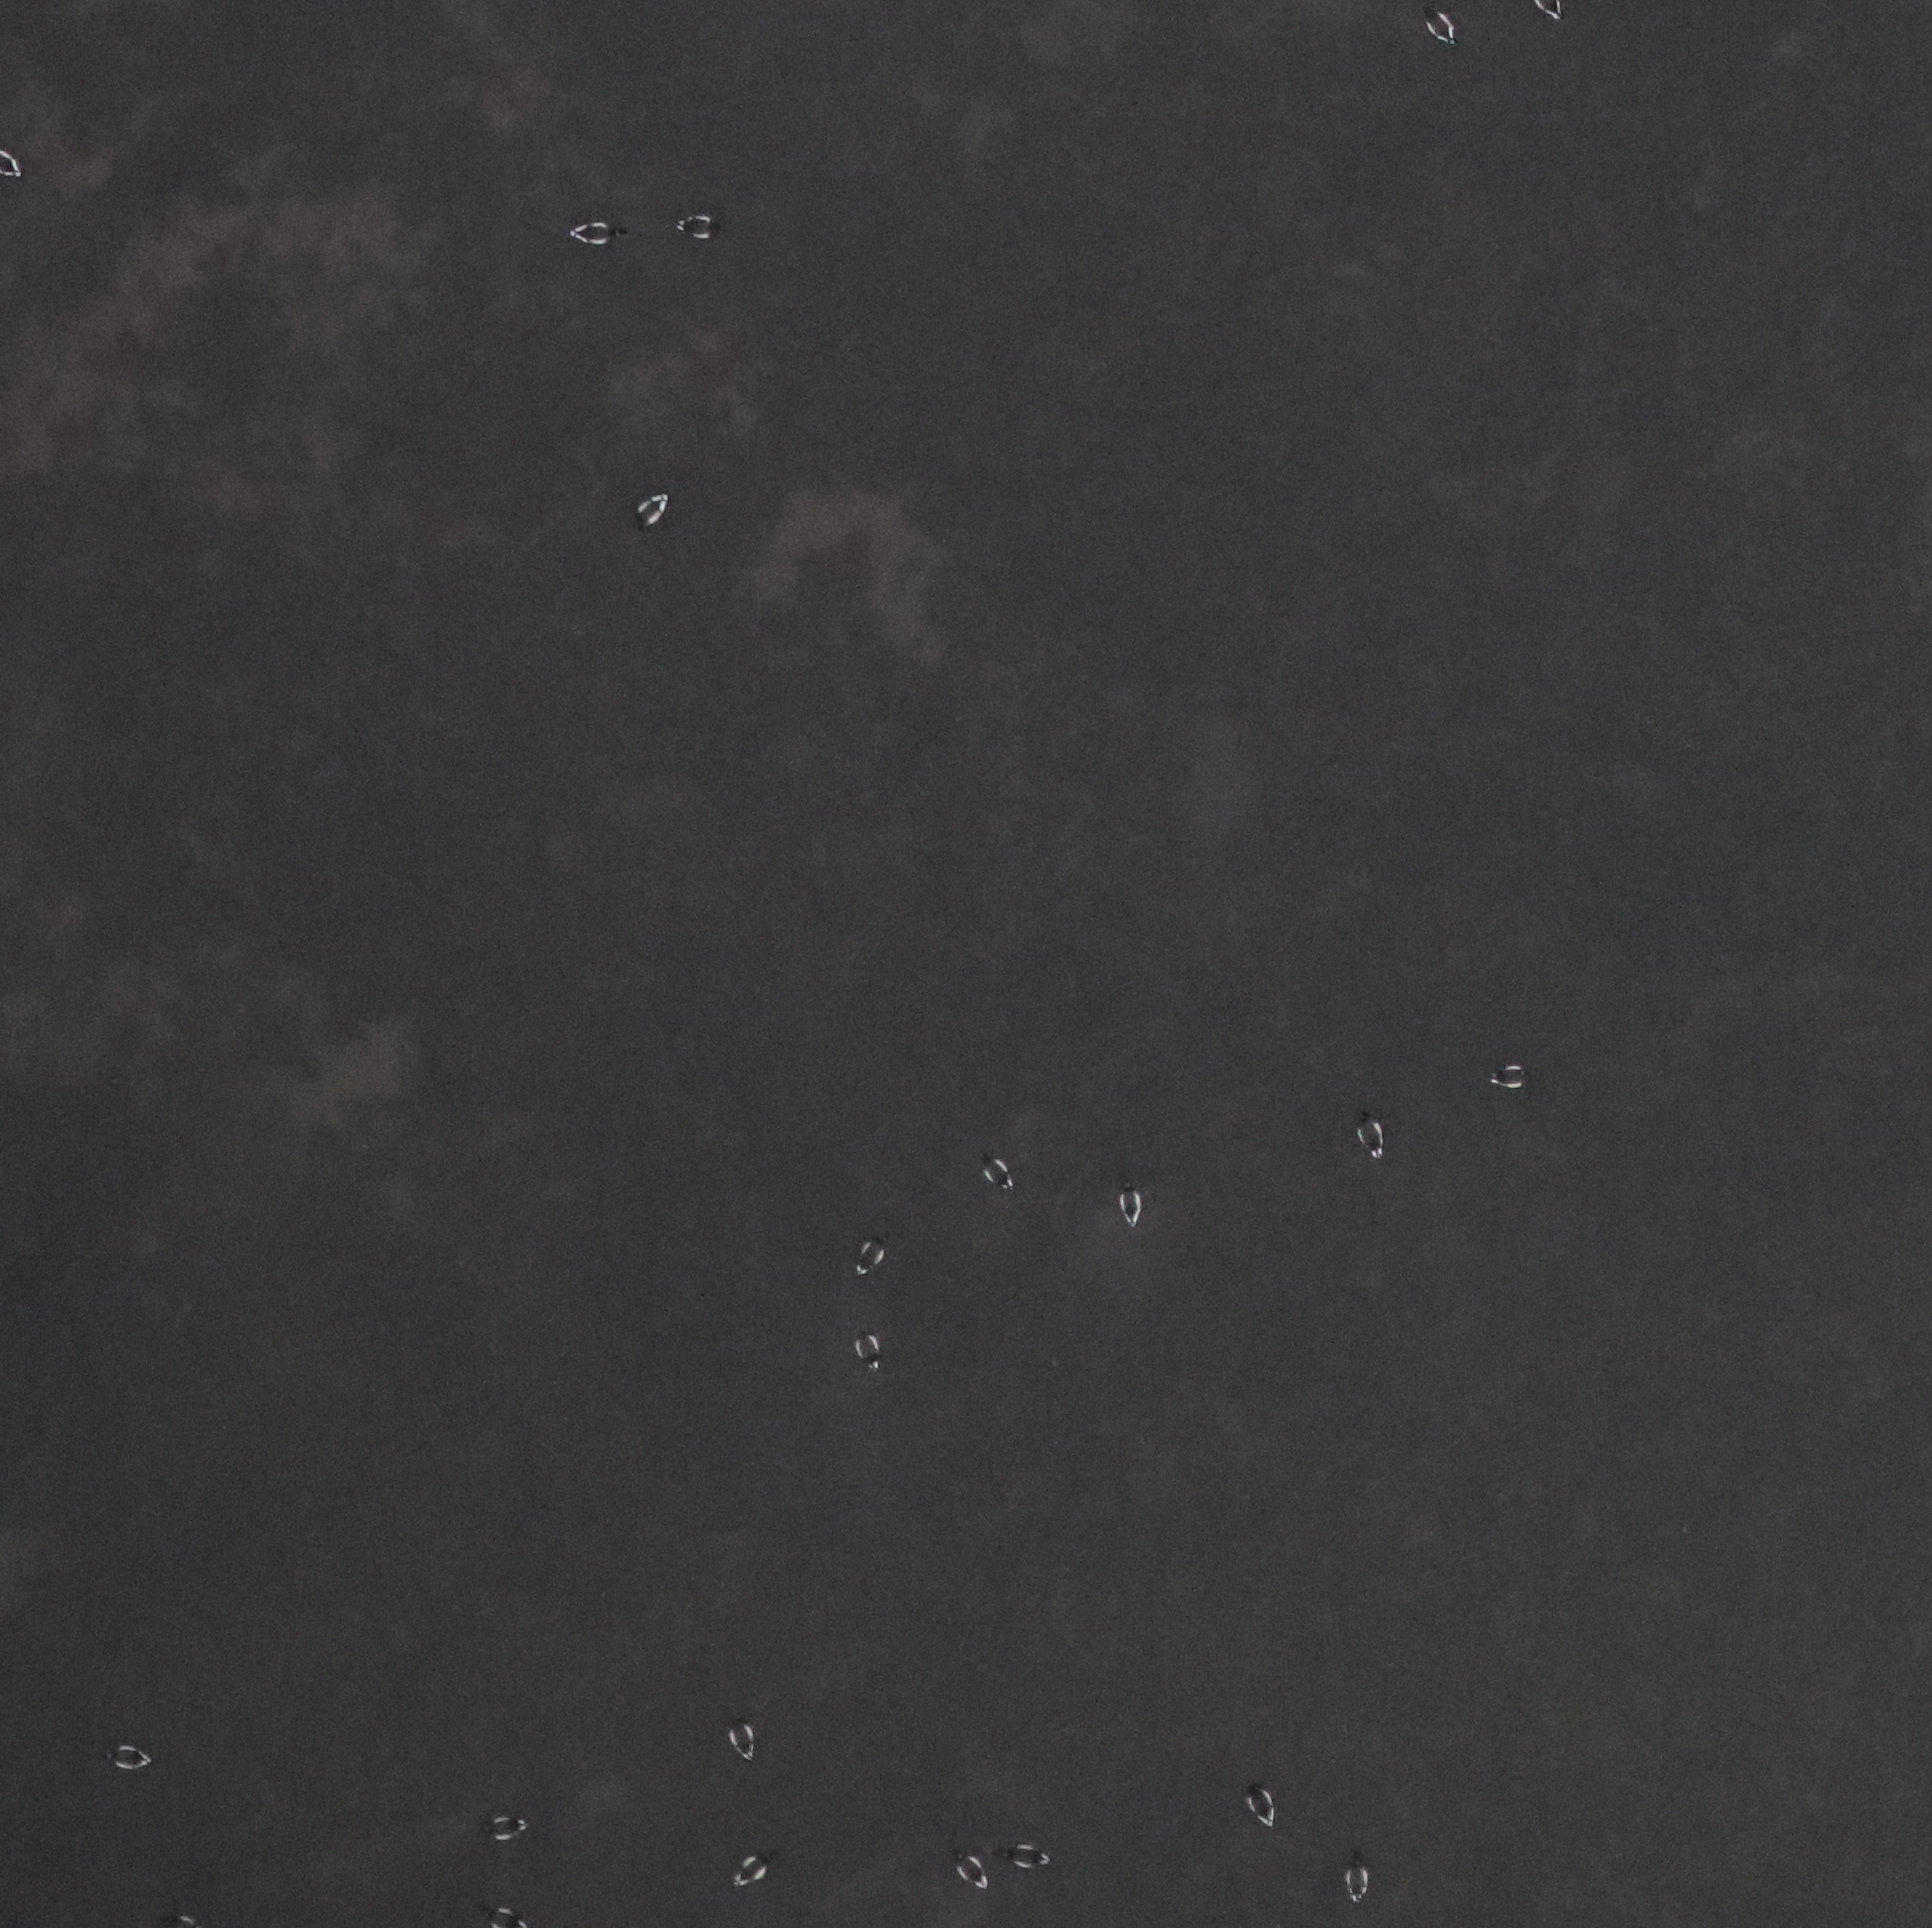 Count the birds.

21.